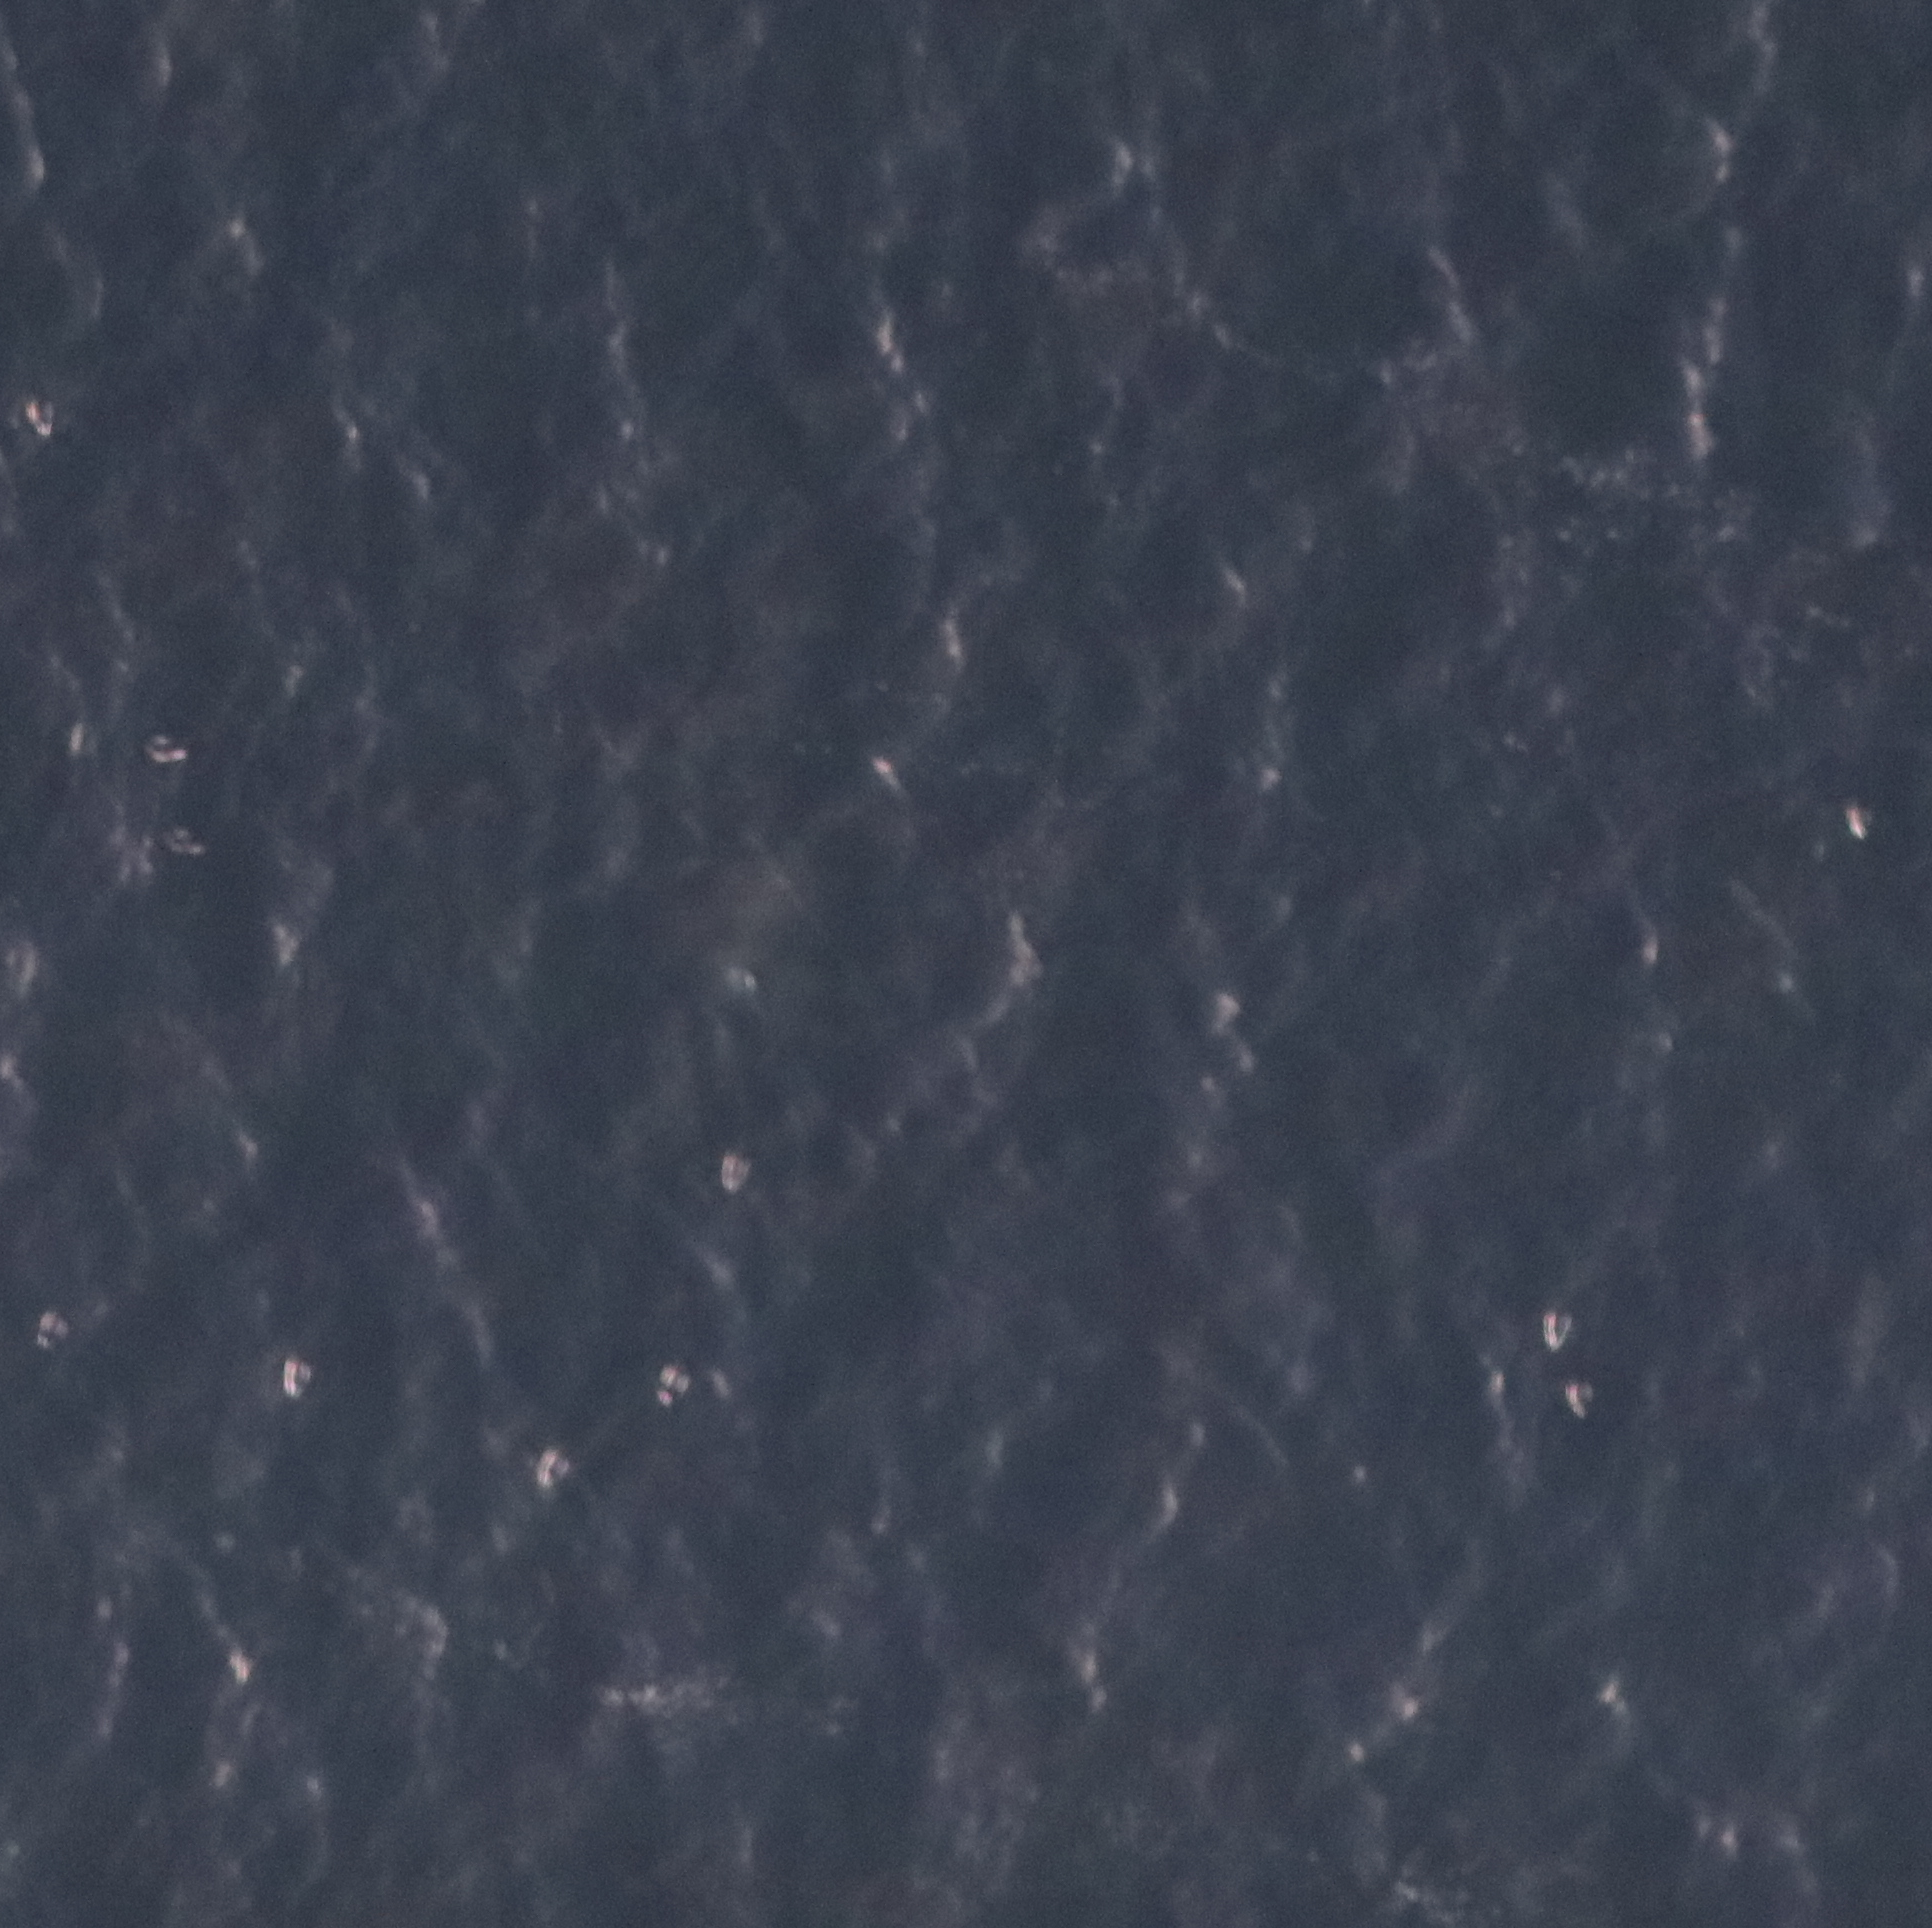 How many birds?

11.